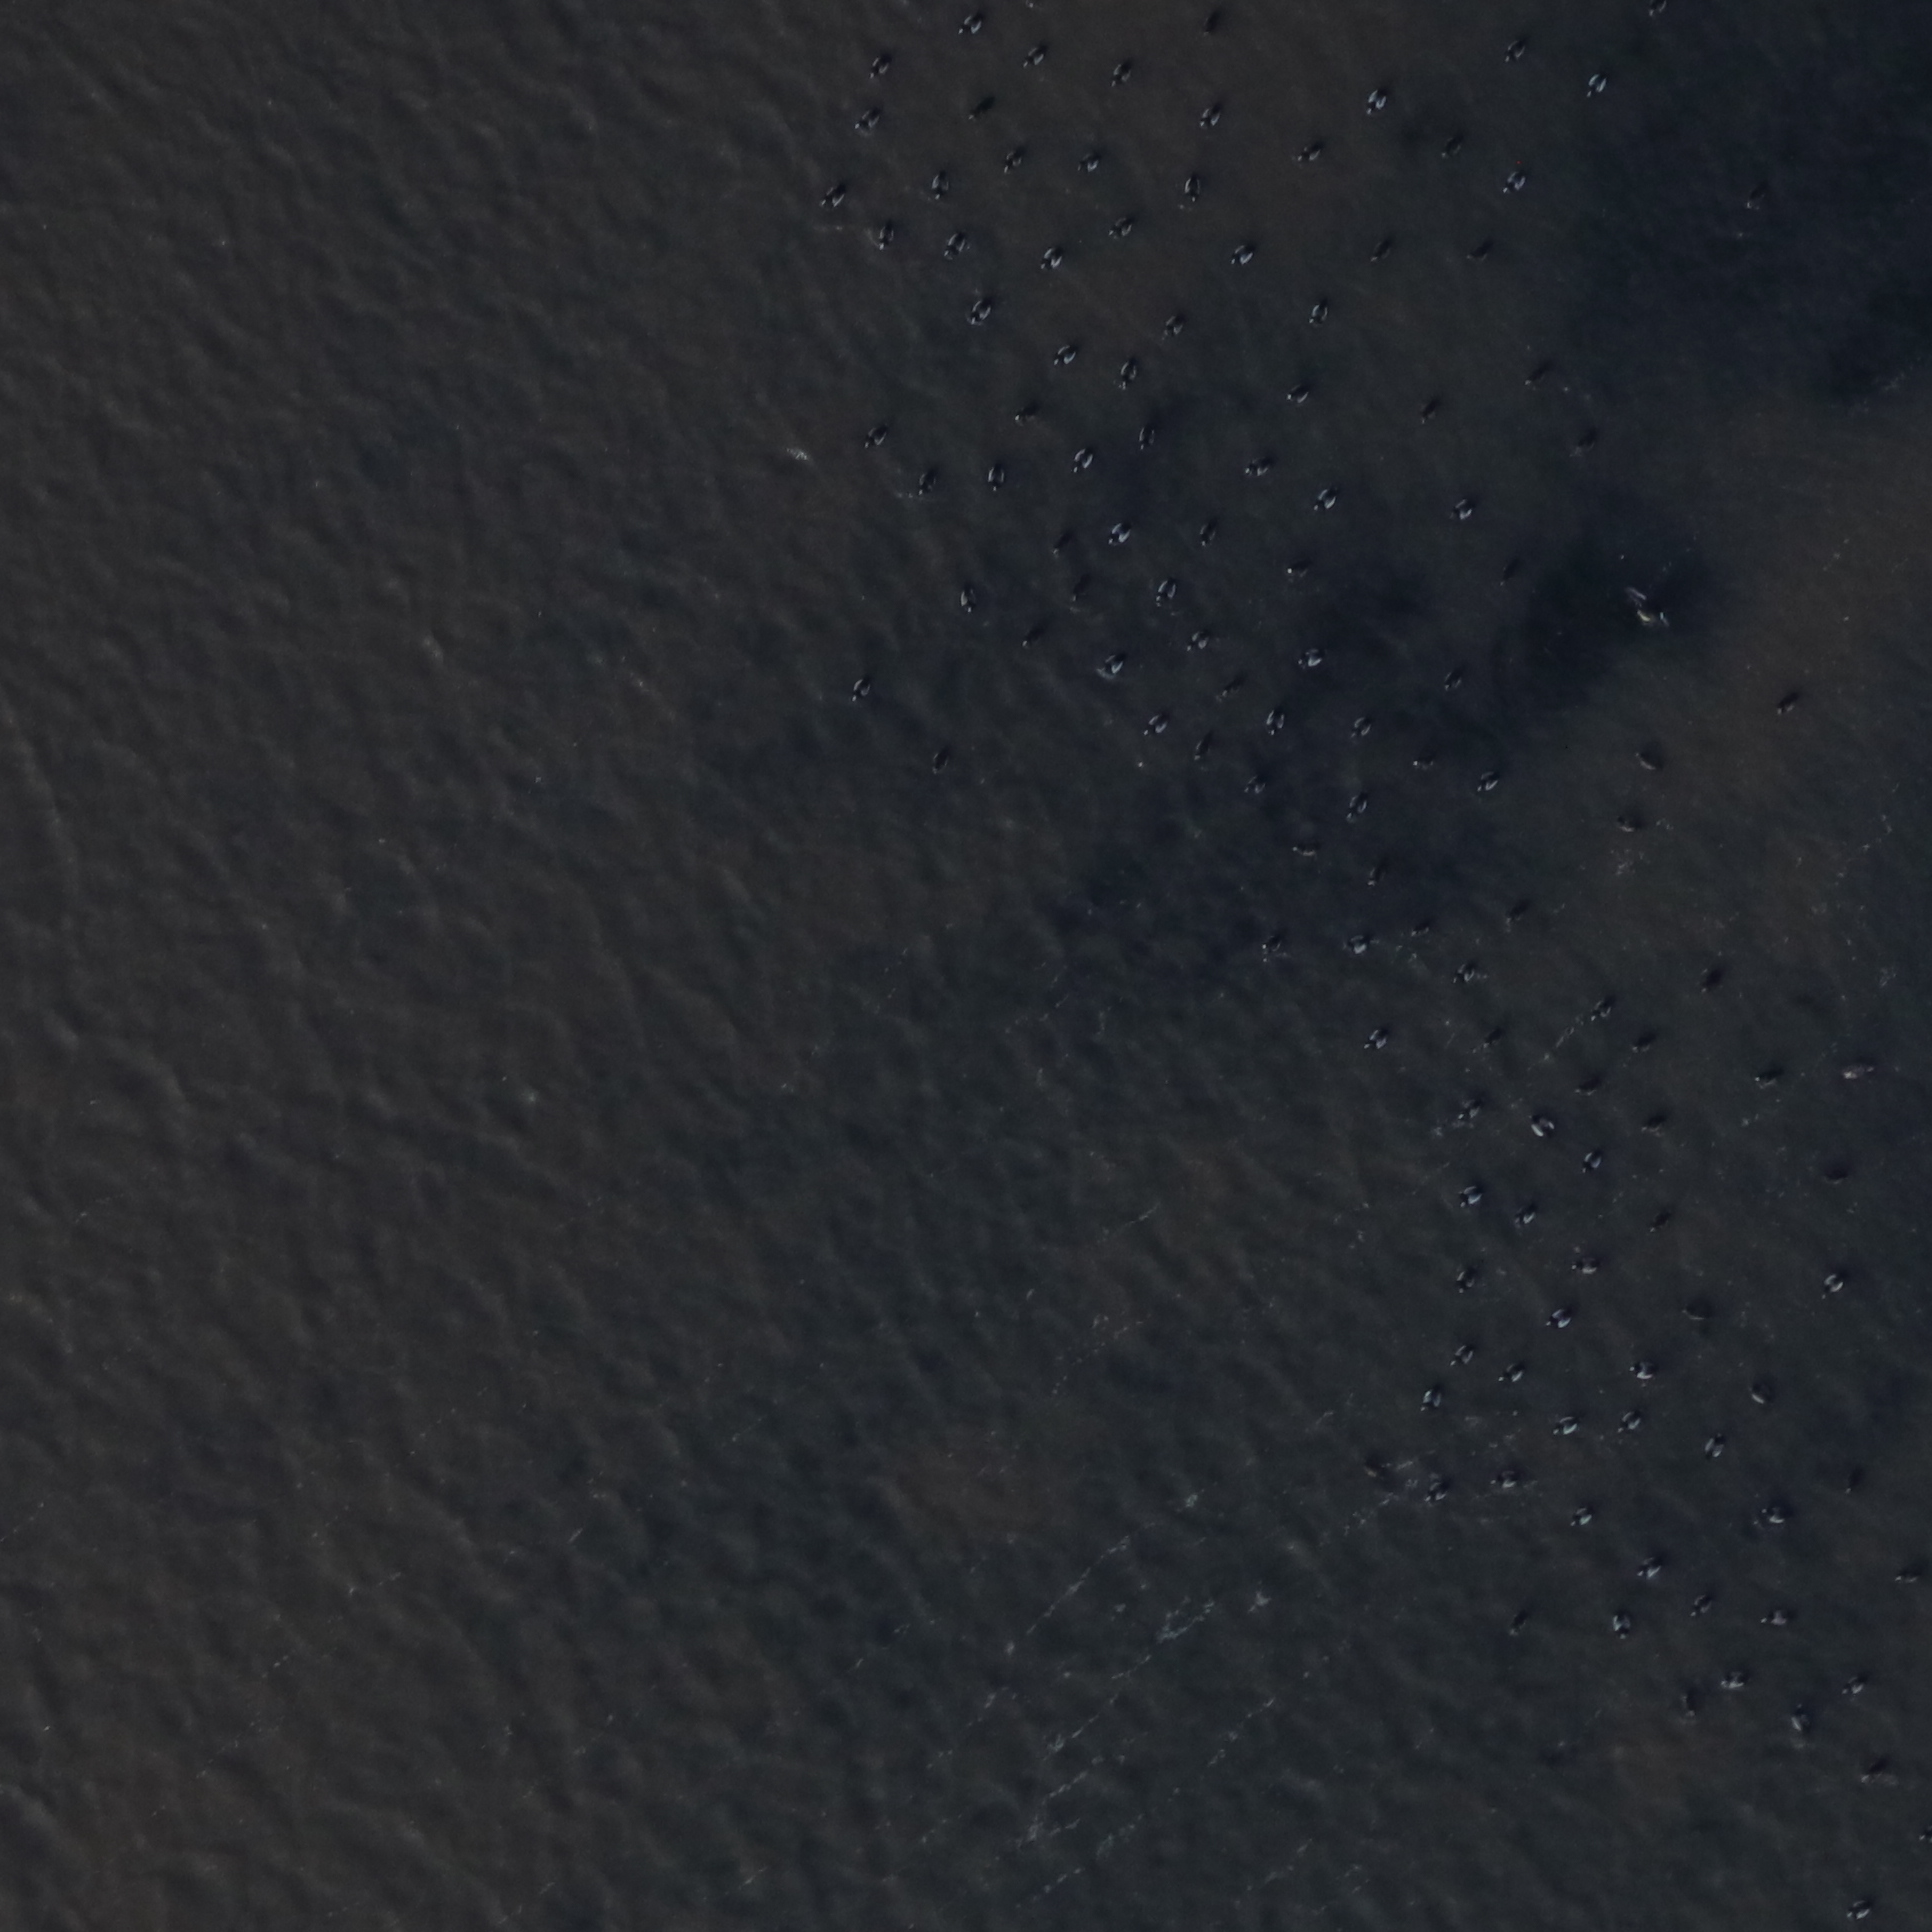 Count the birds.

124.